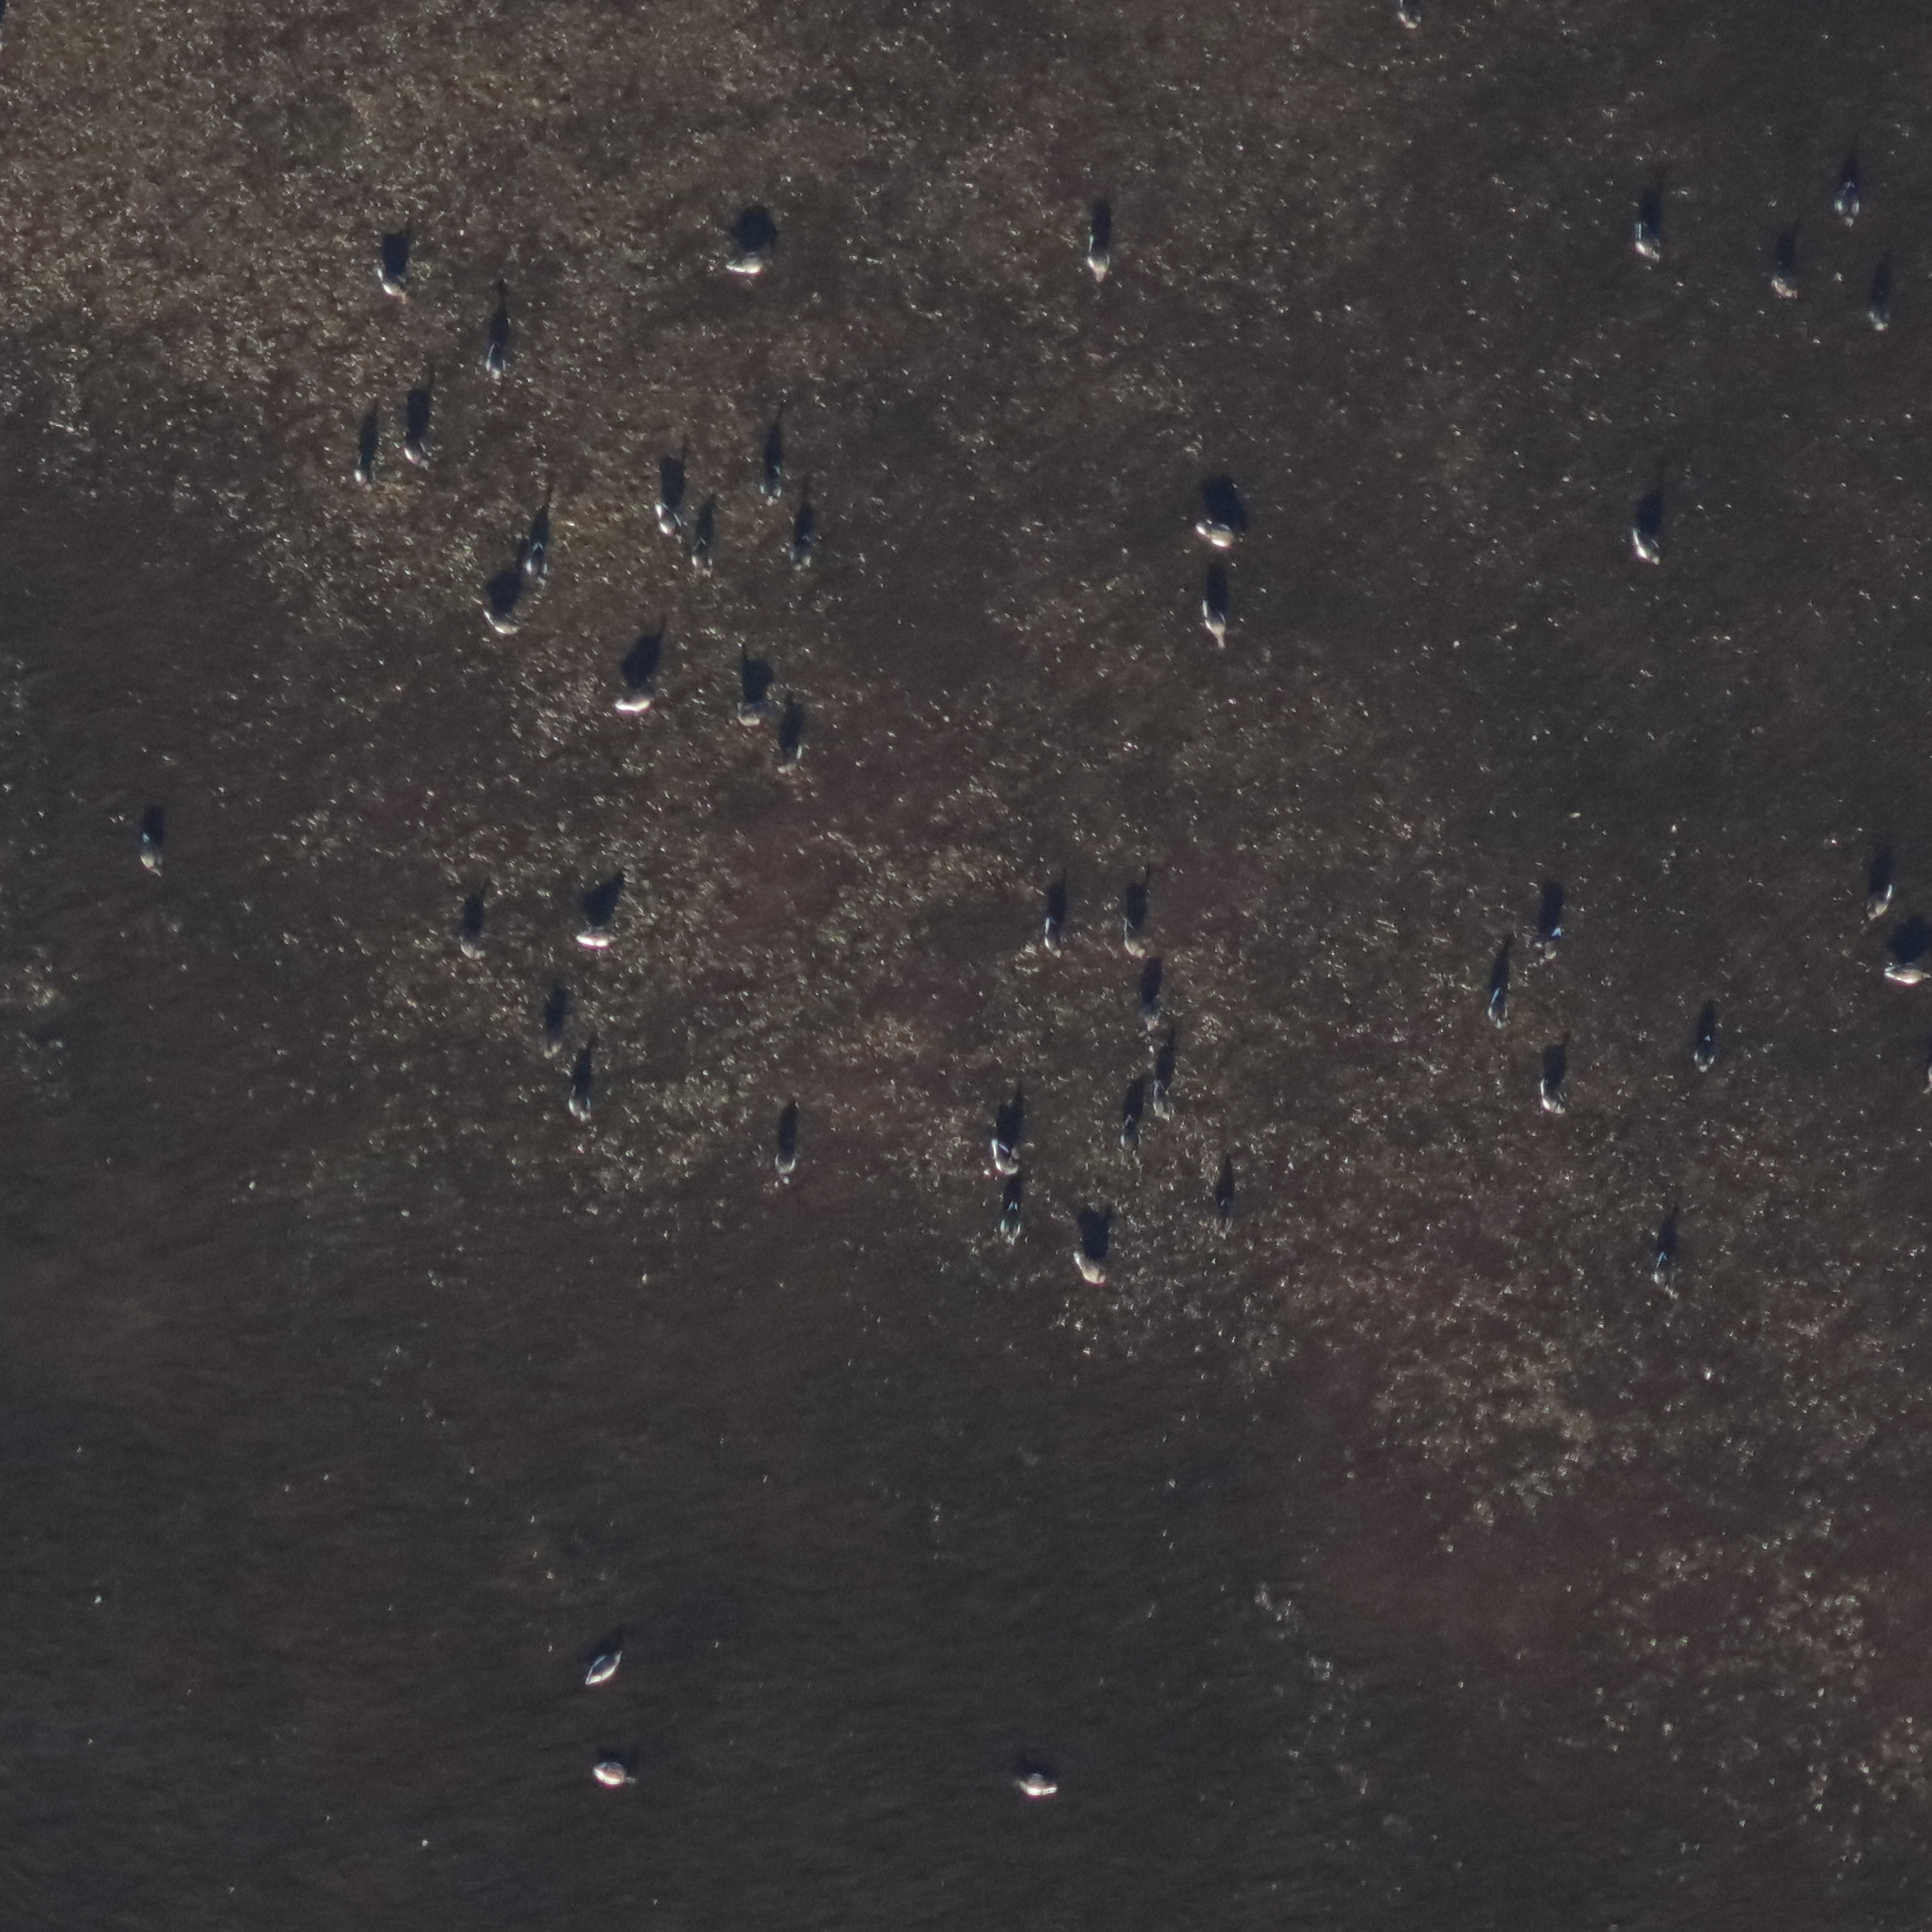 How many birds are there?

47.